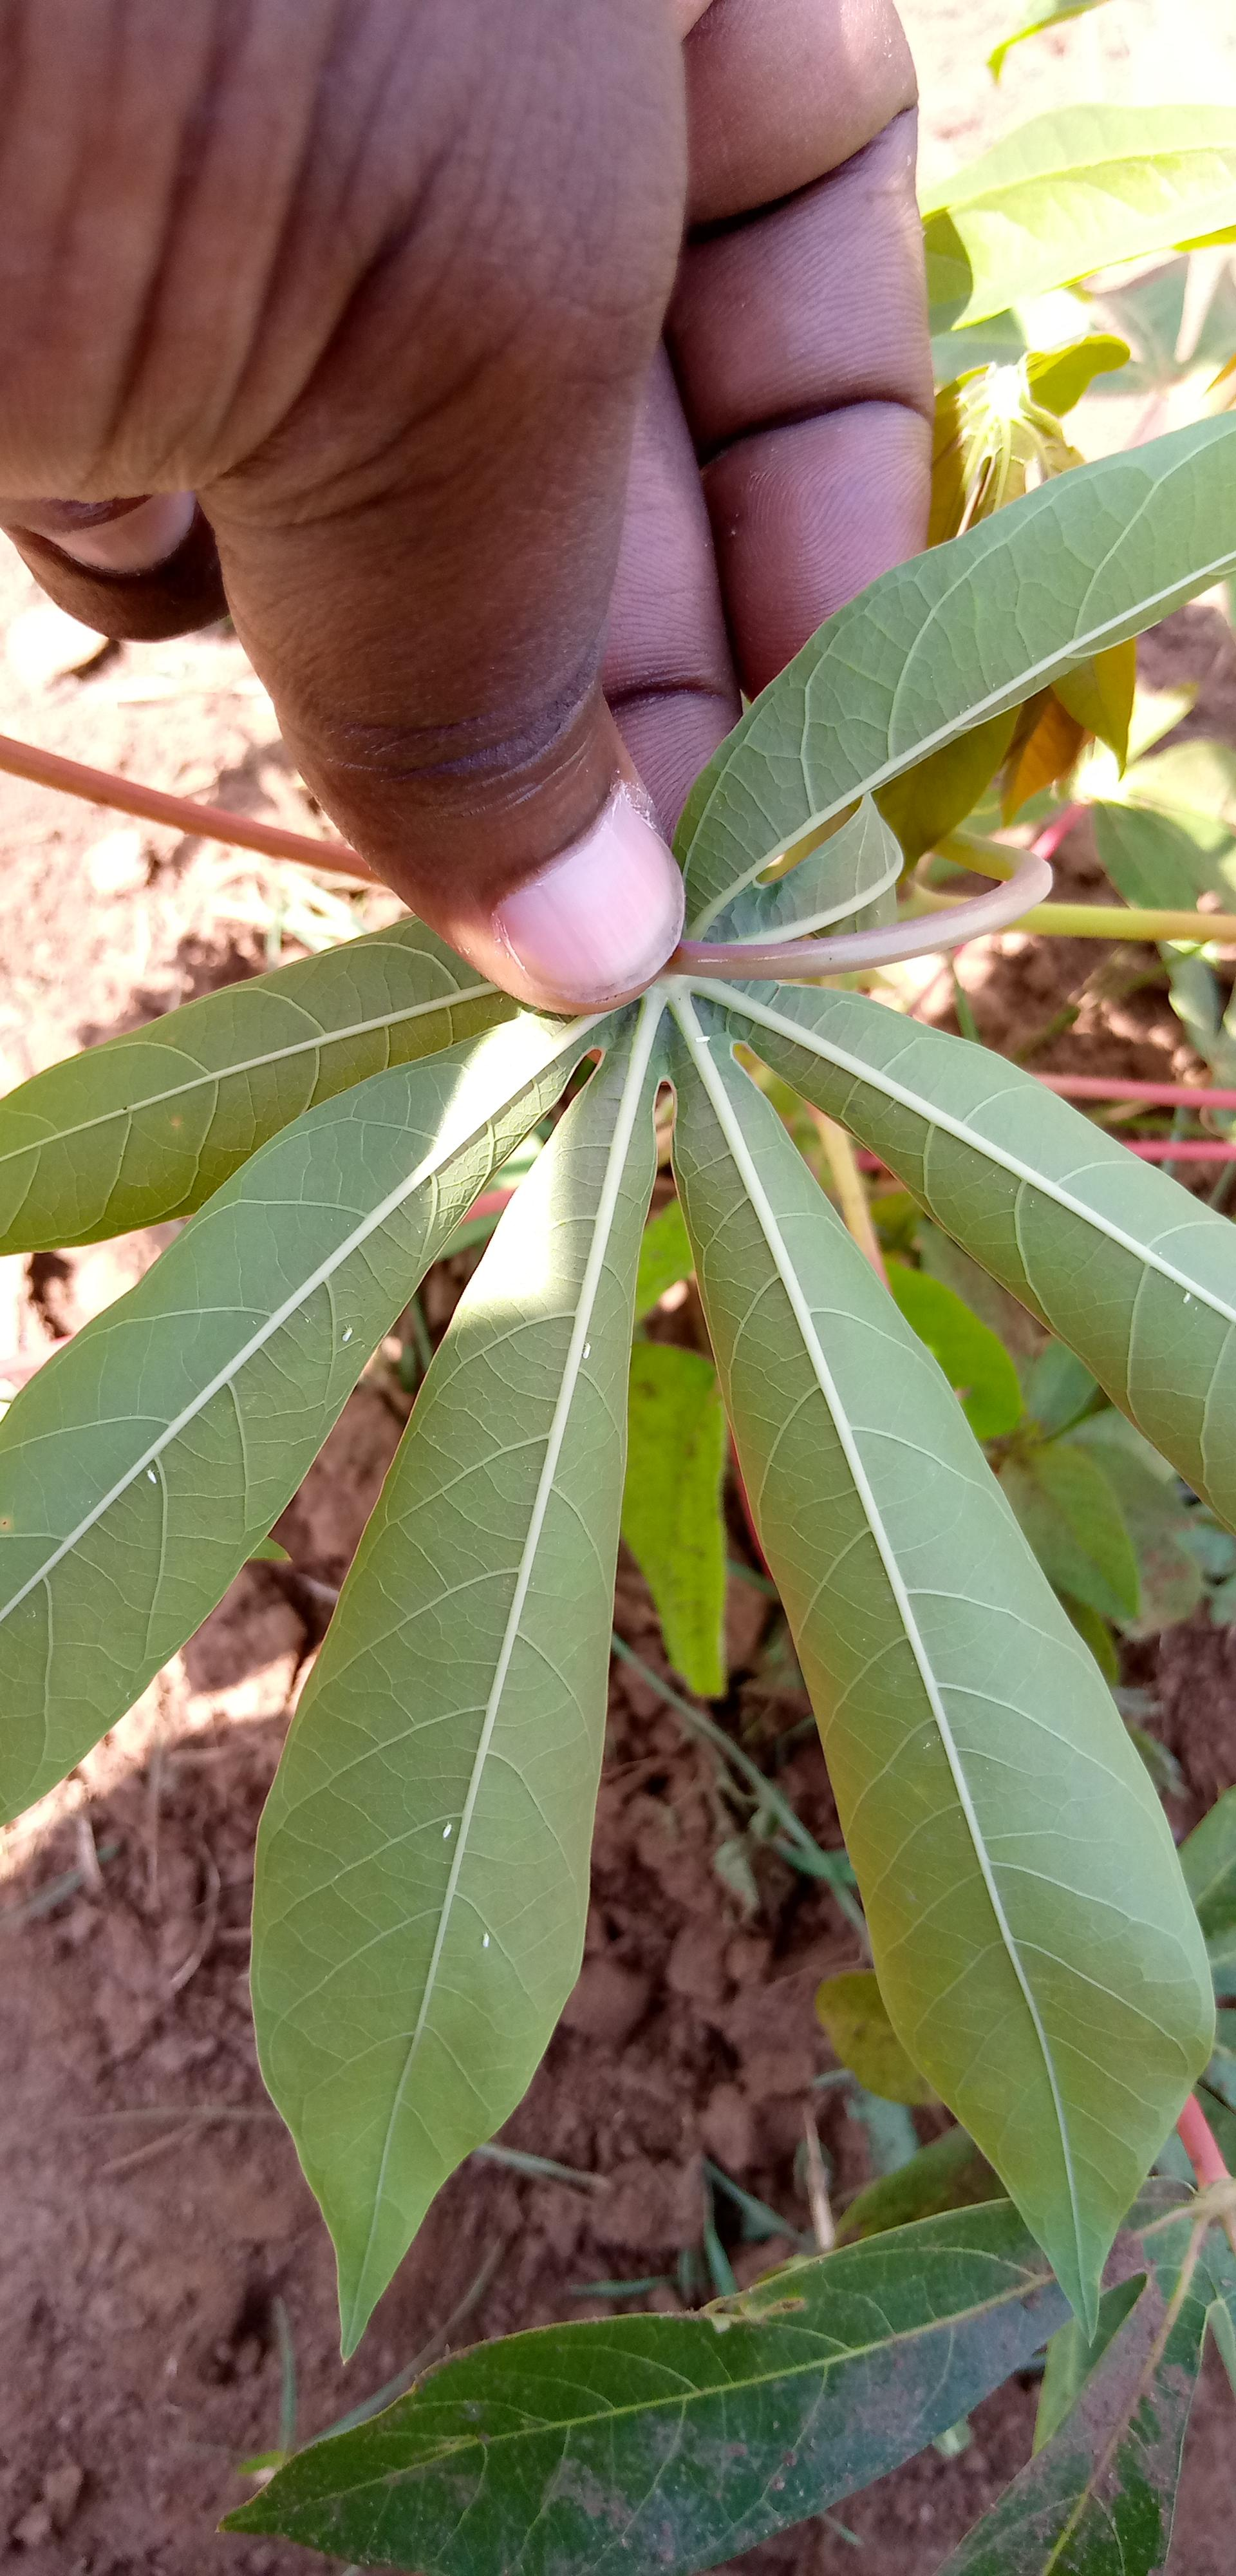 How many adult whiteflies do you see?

7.